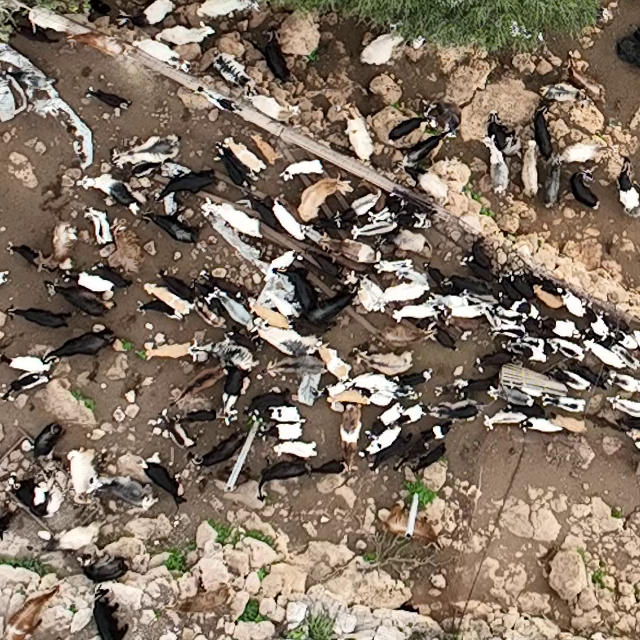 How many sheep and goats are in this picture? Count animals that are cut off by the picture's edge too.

169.